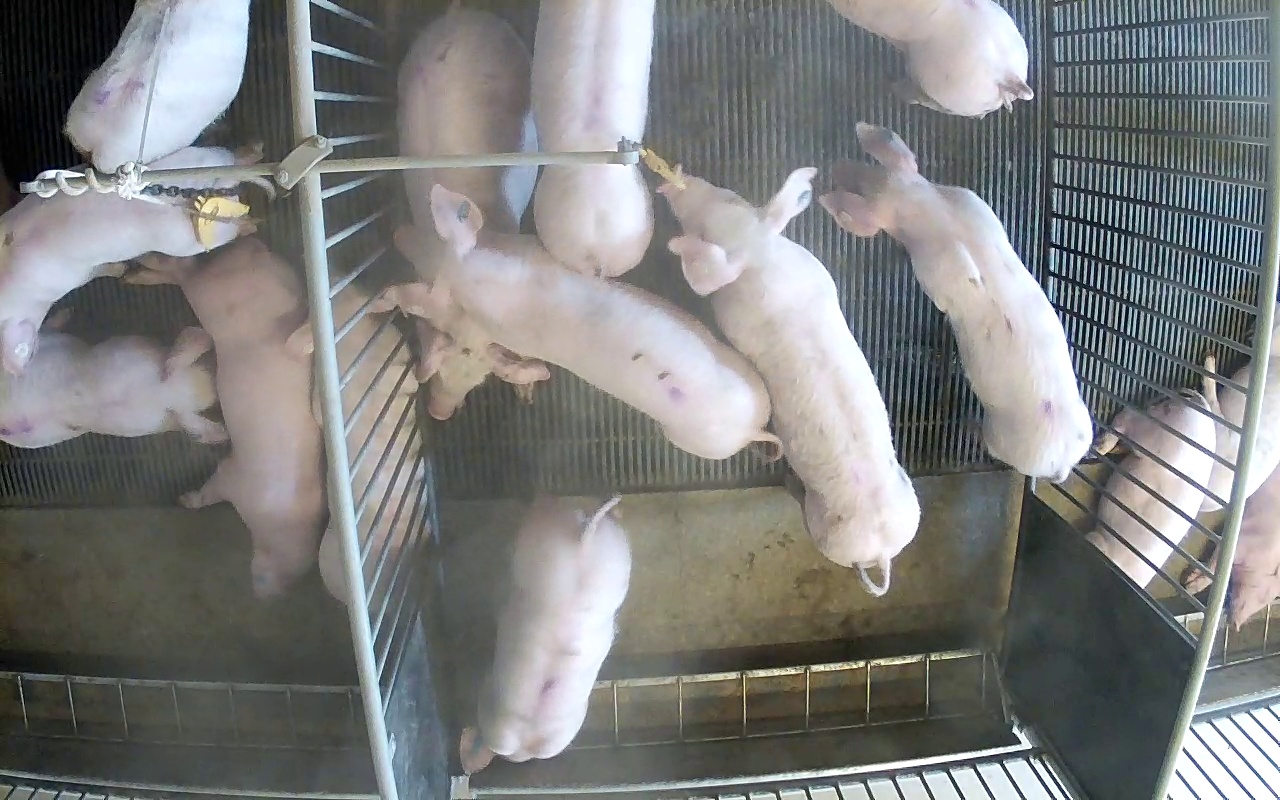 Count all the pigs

15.